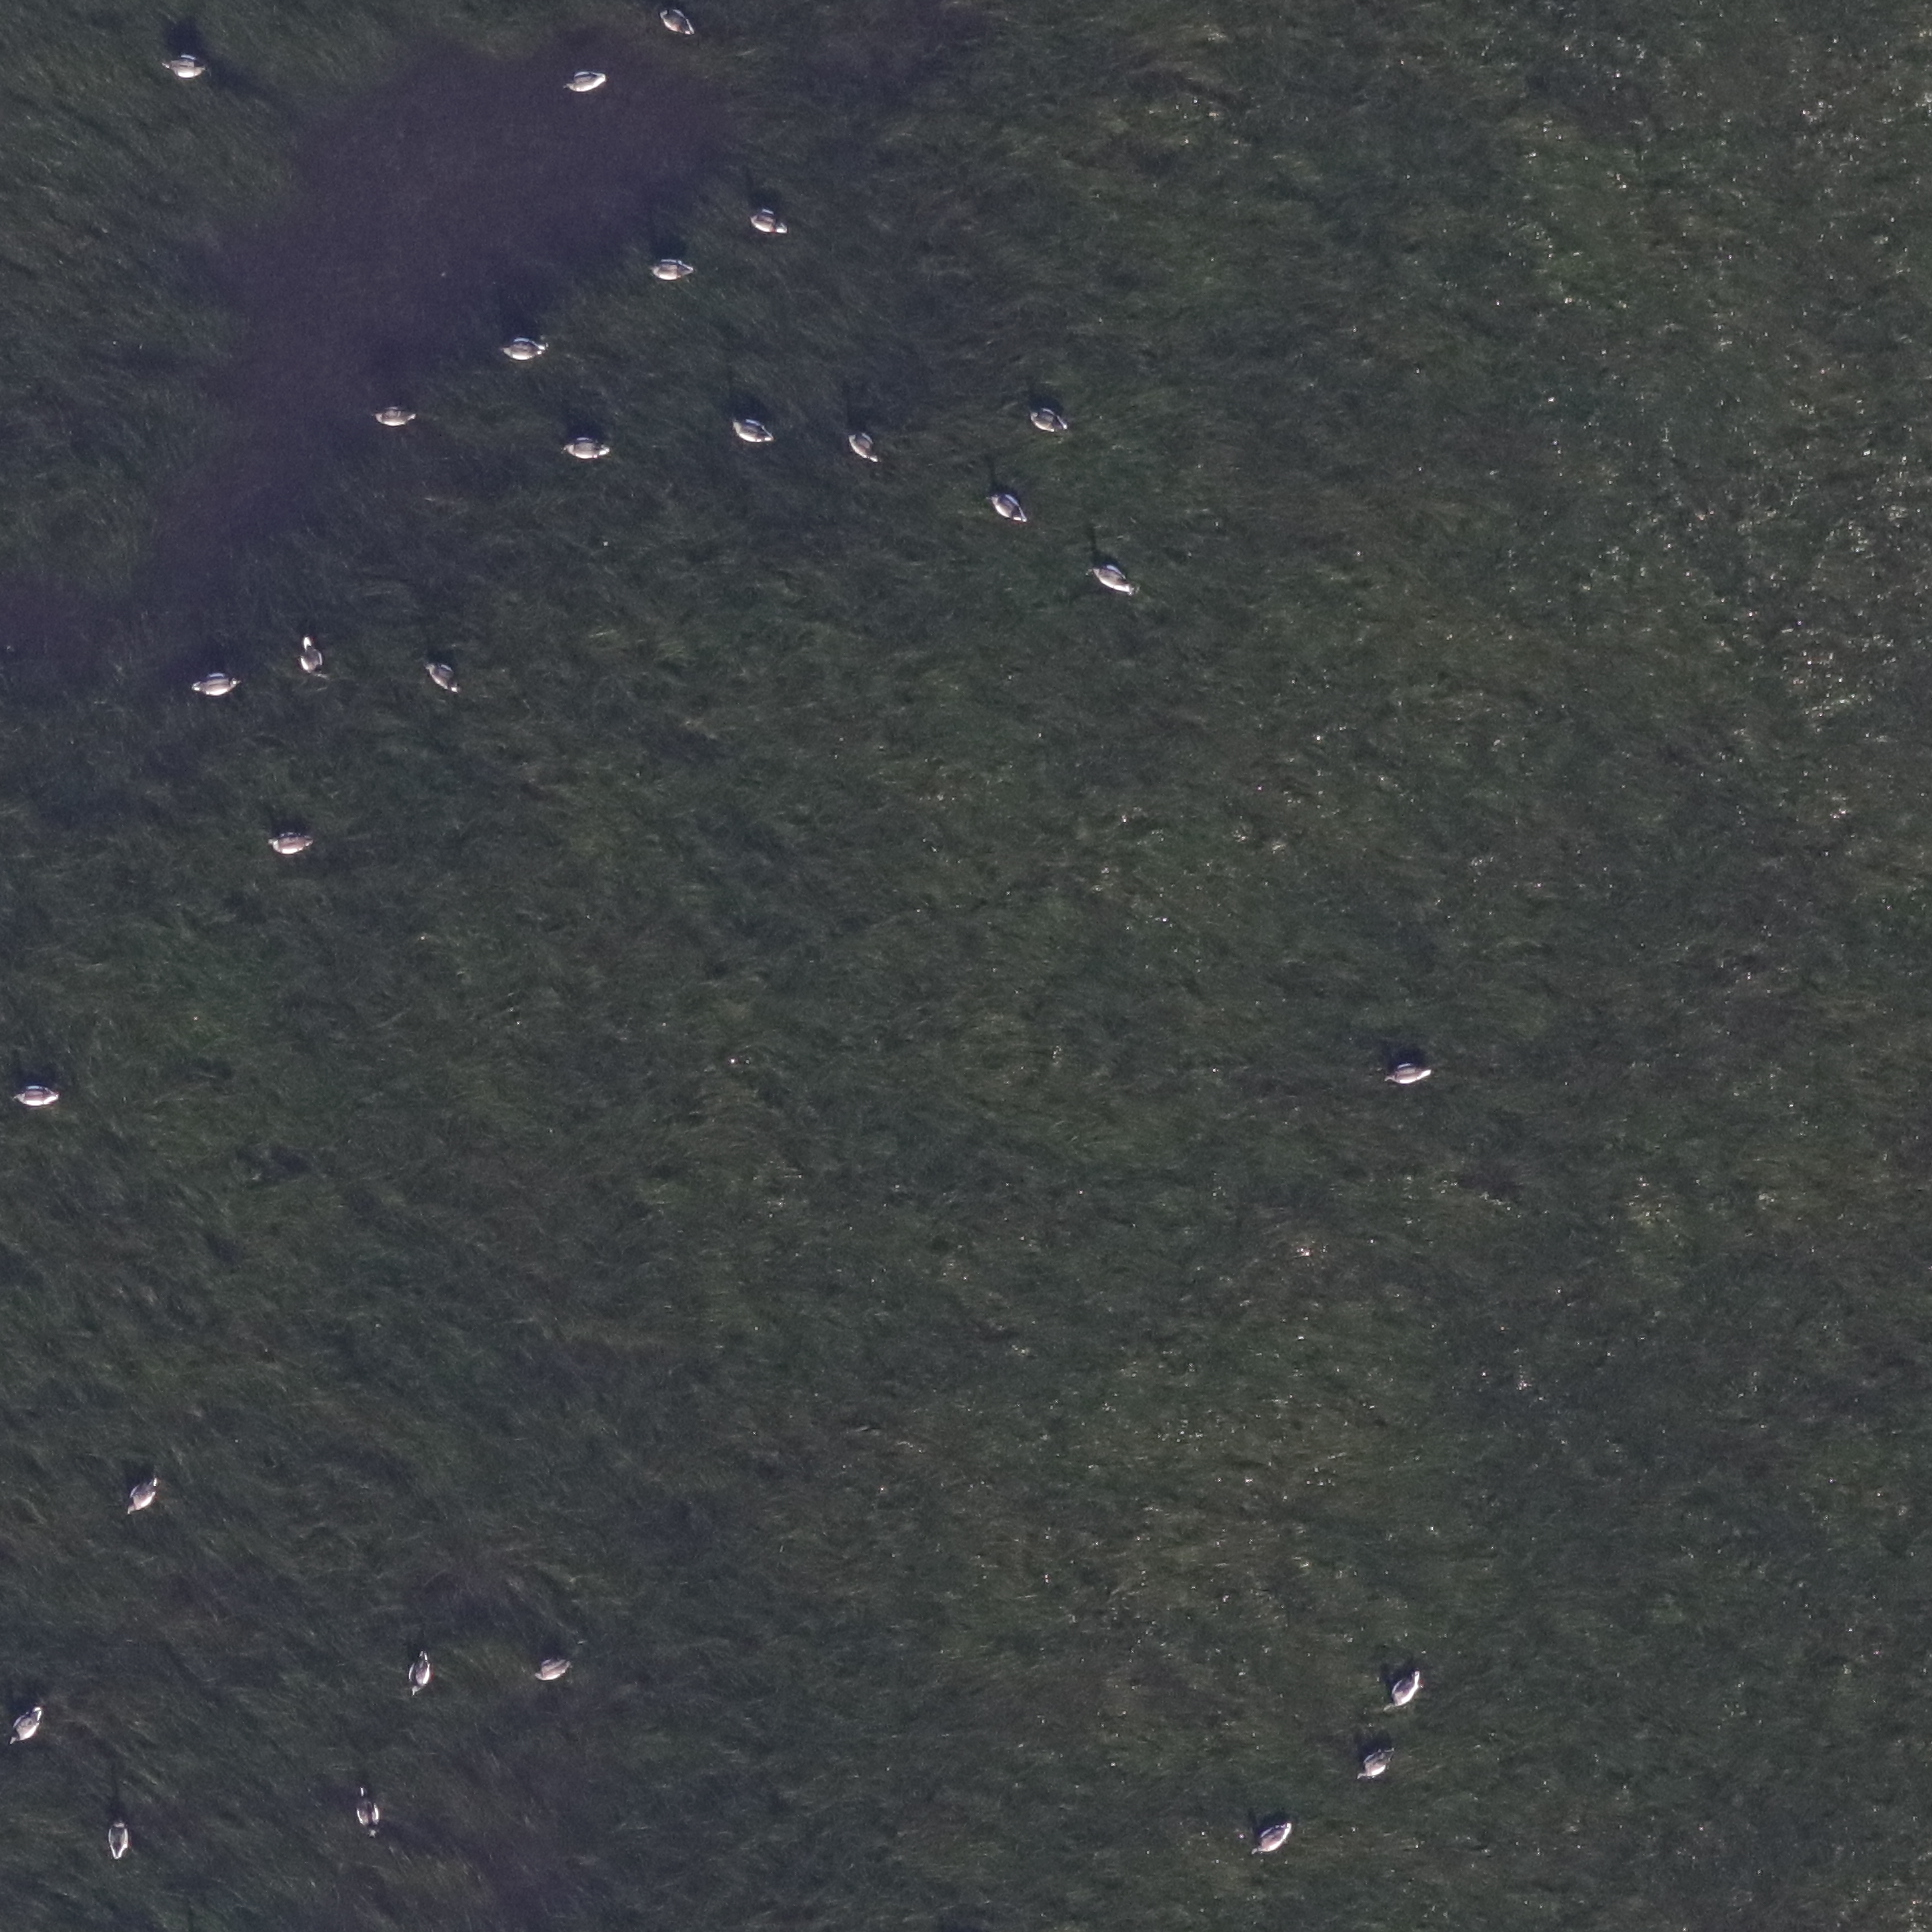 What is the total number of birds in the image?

28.